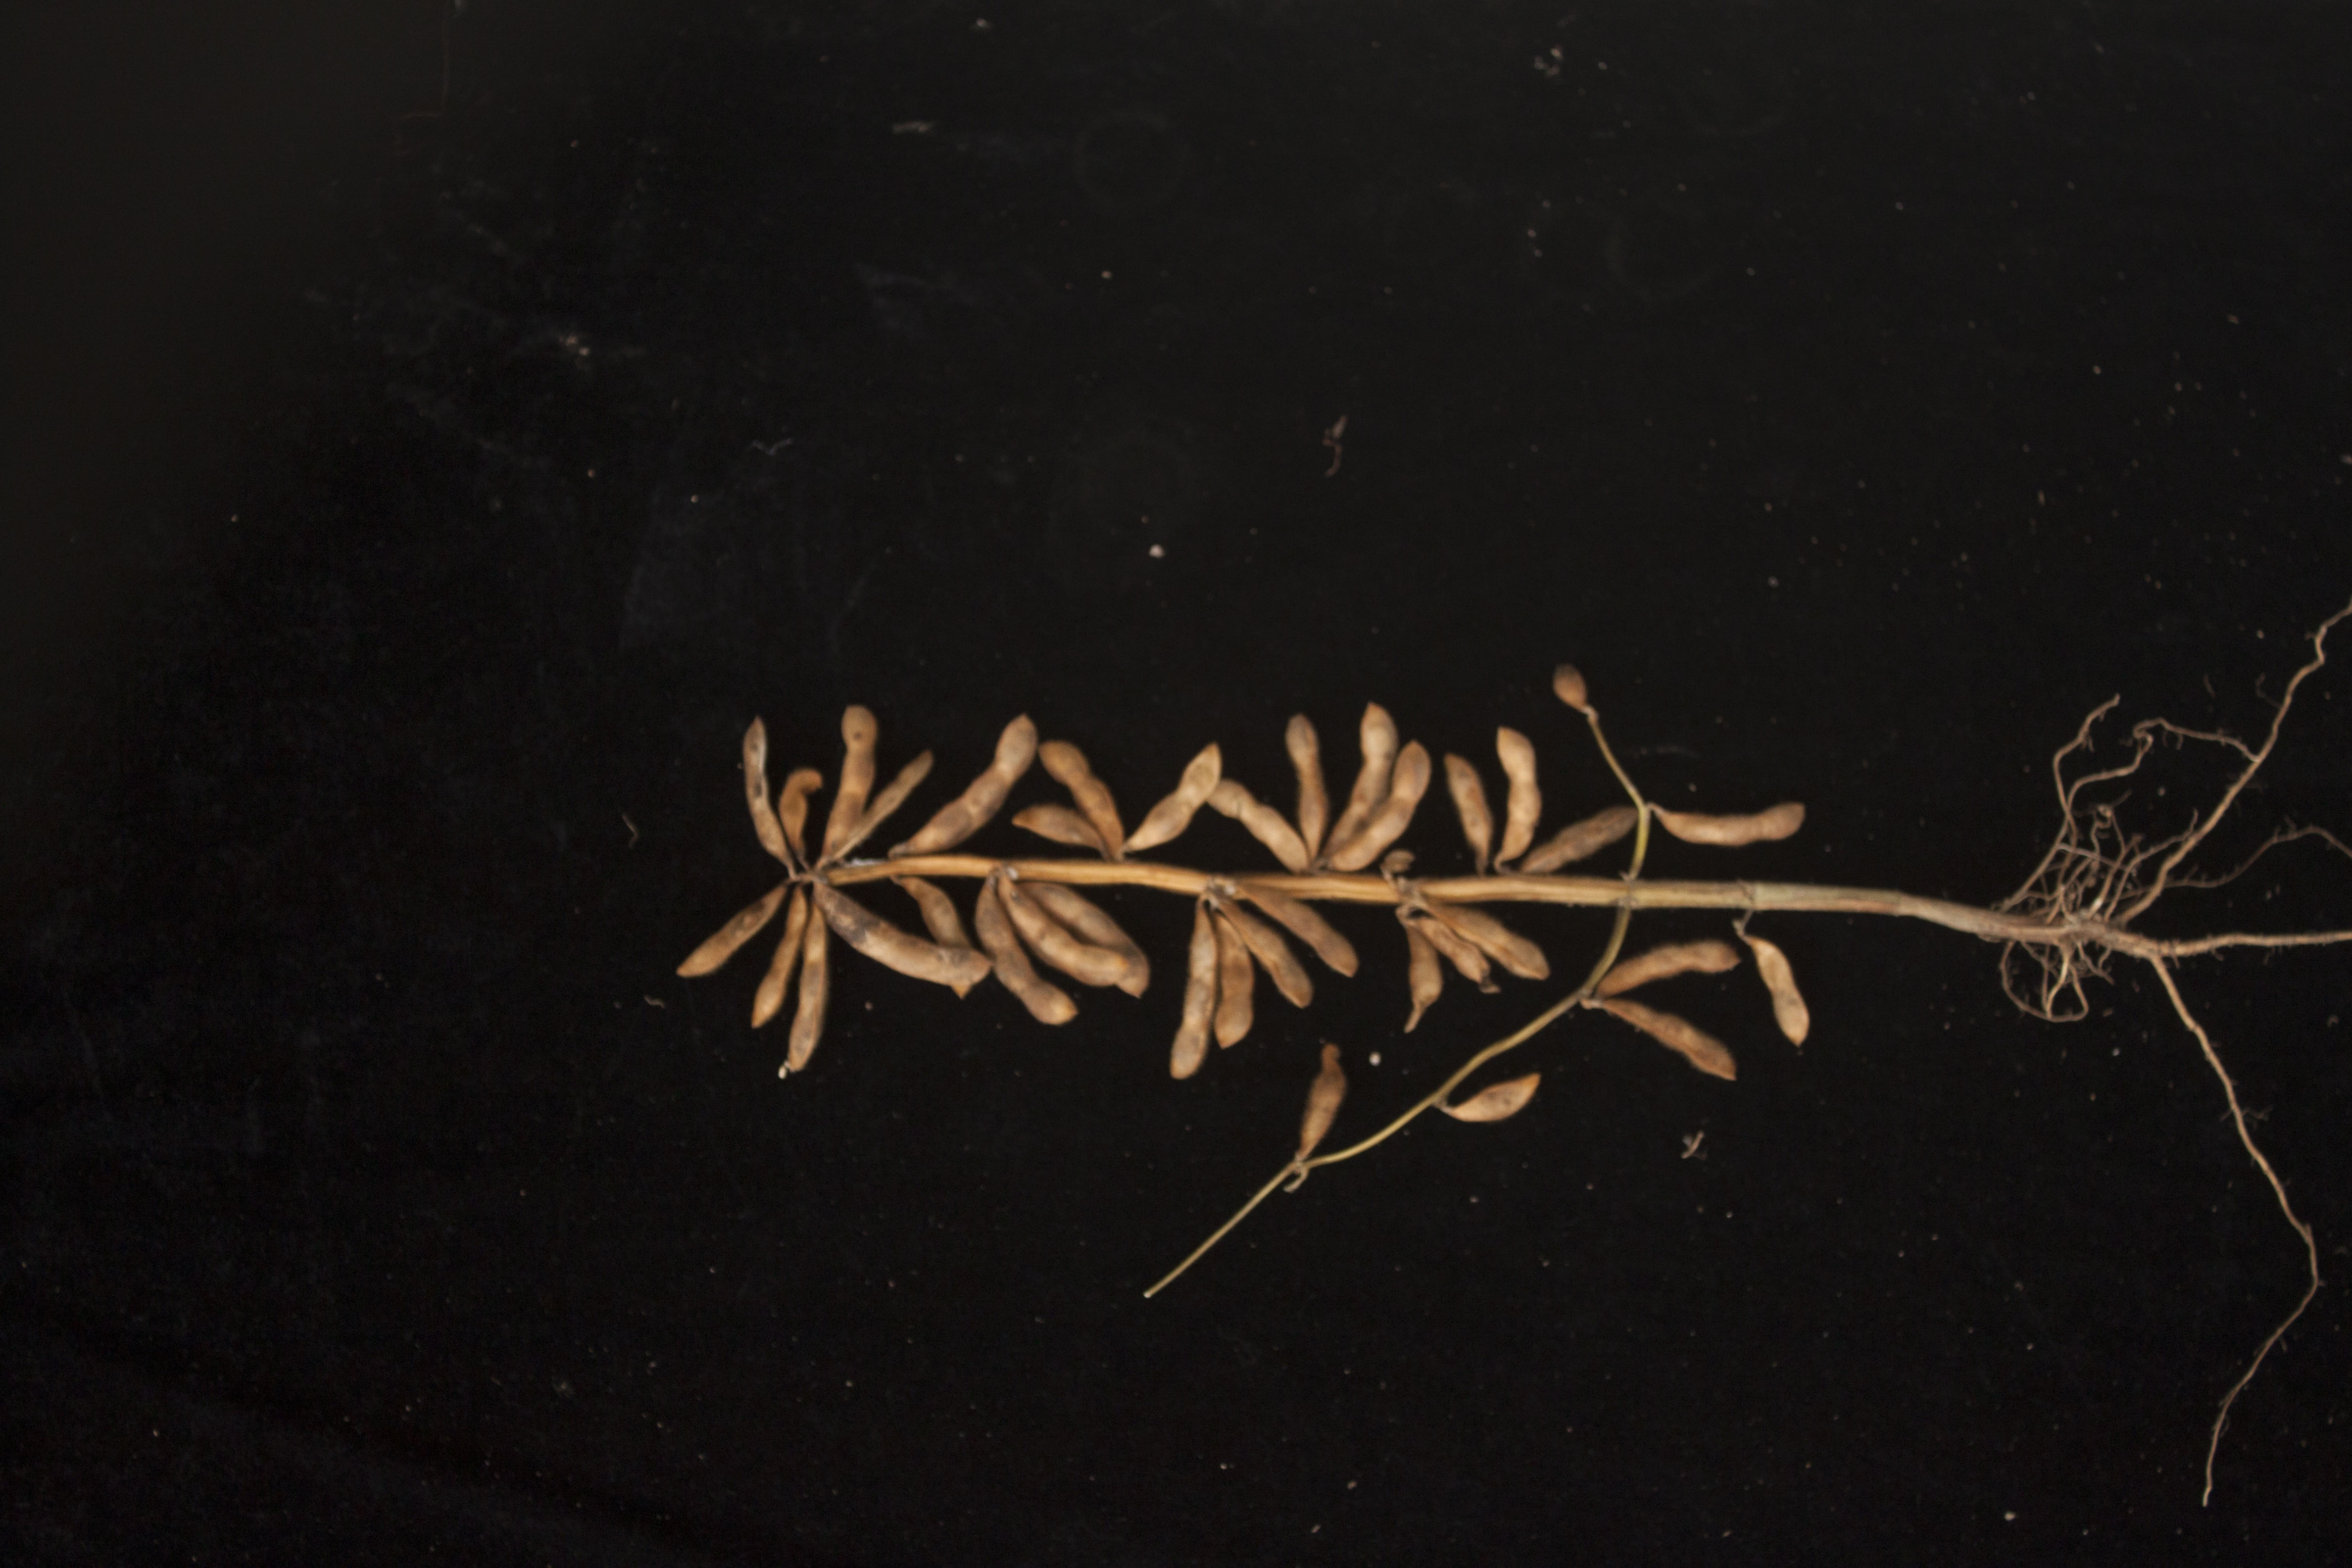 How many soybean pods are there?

36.